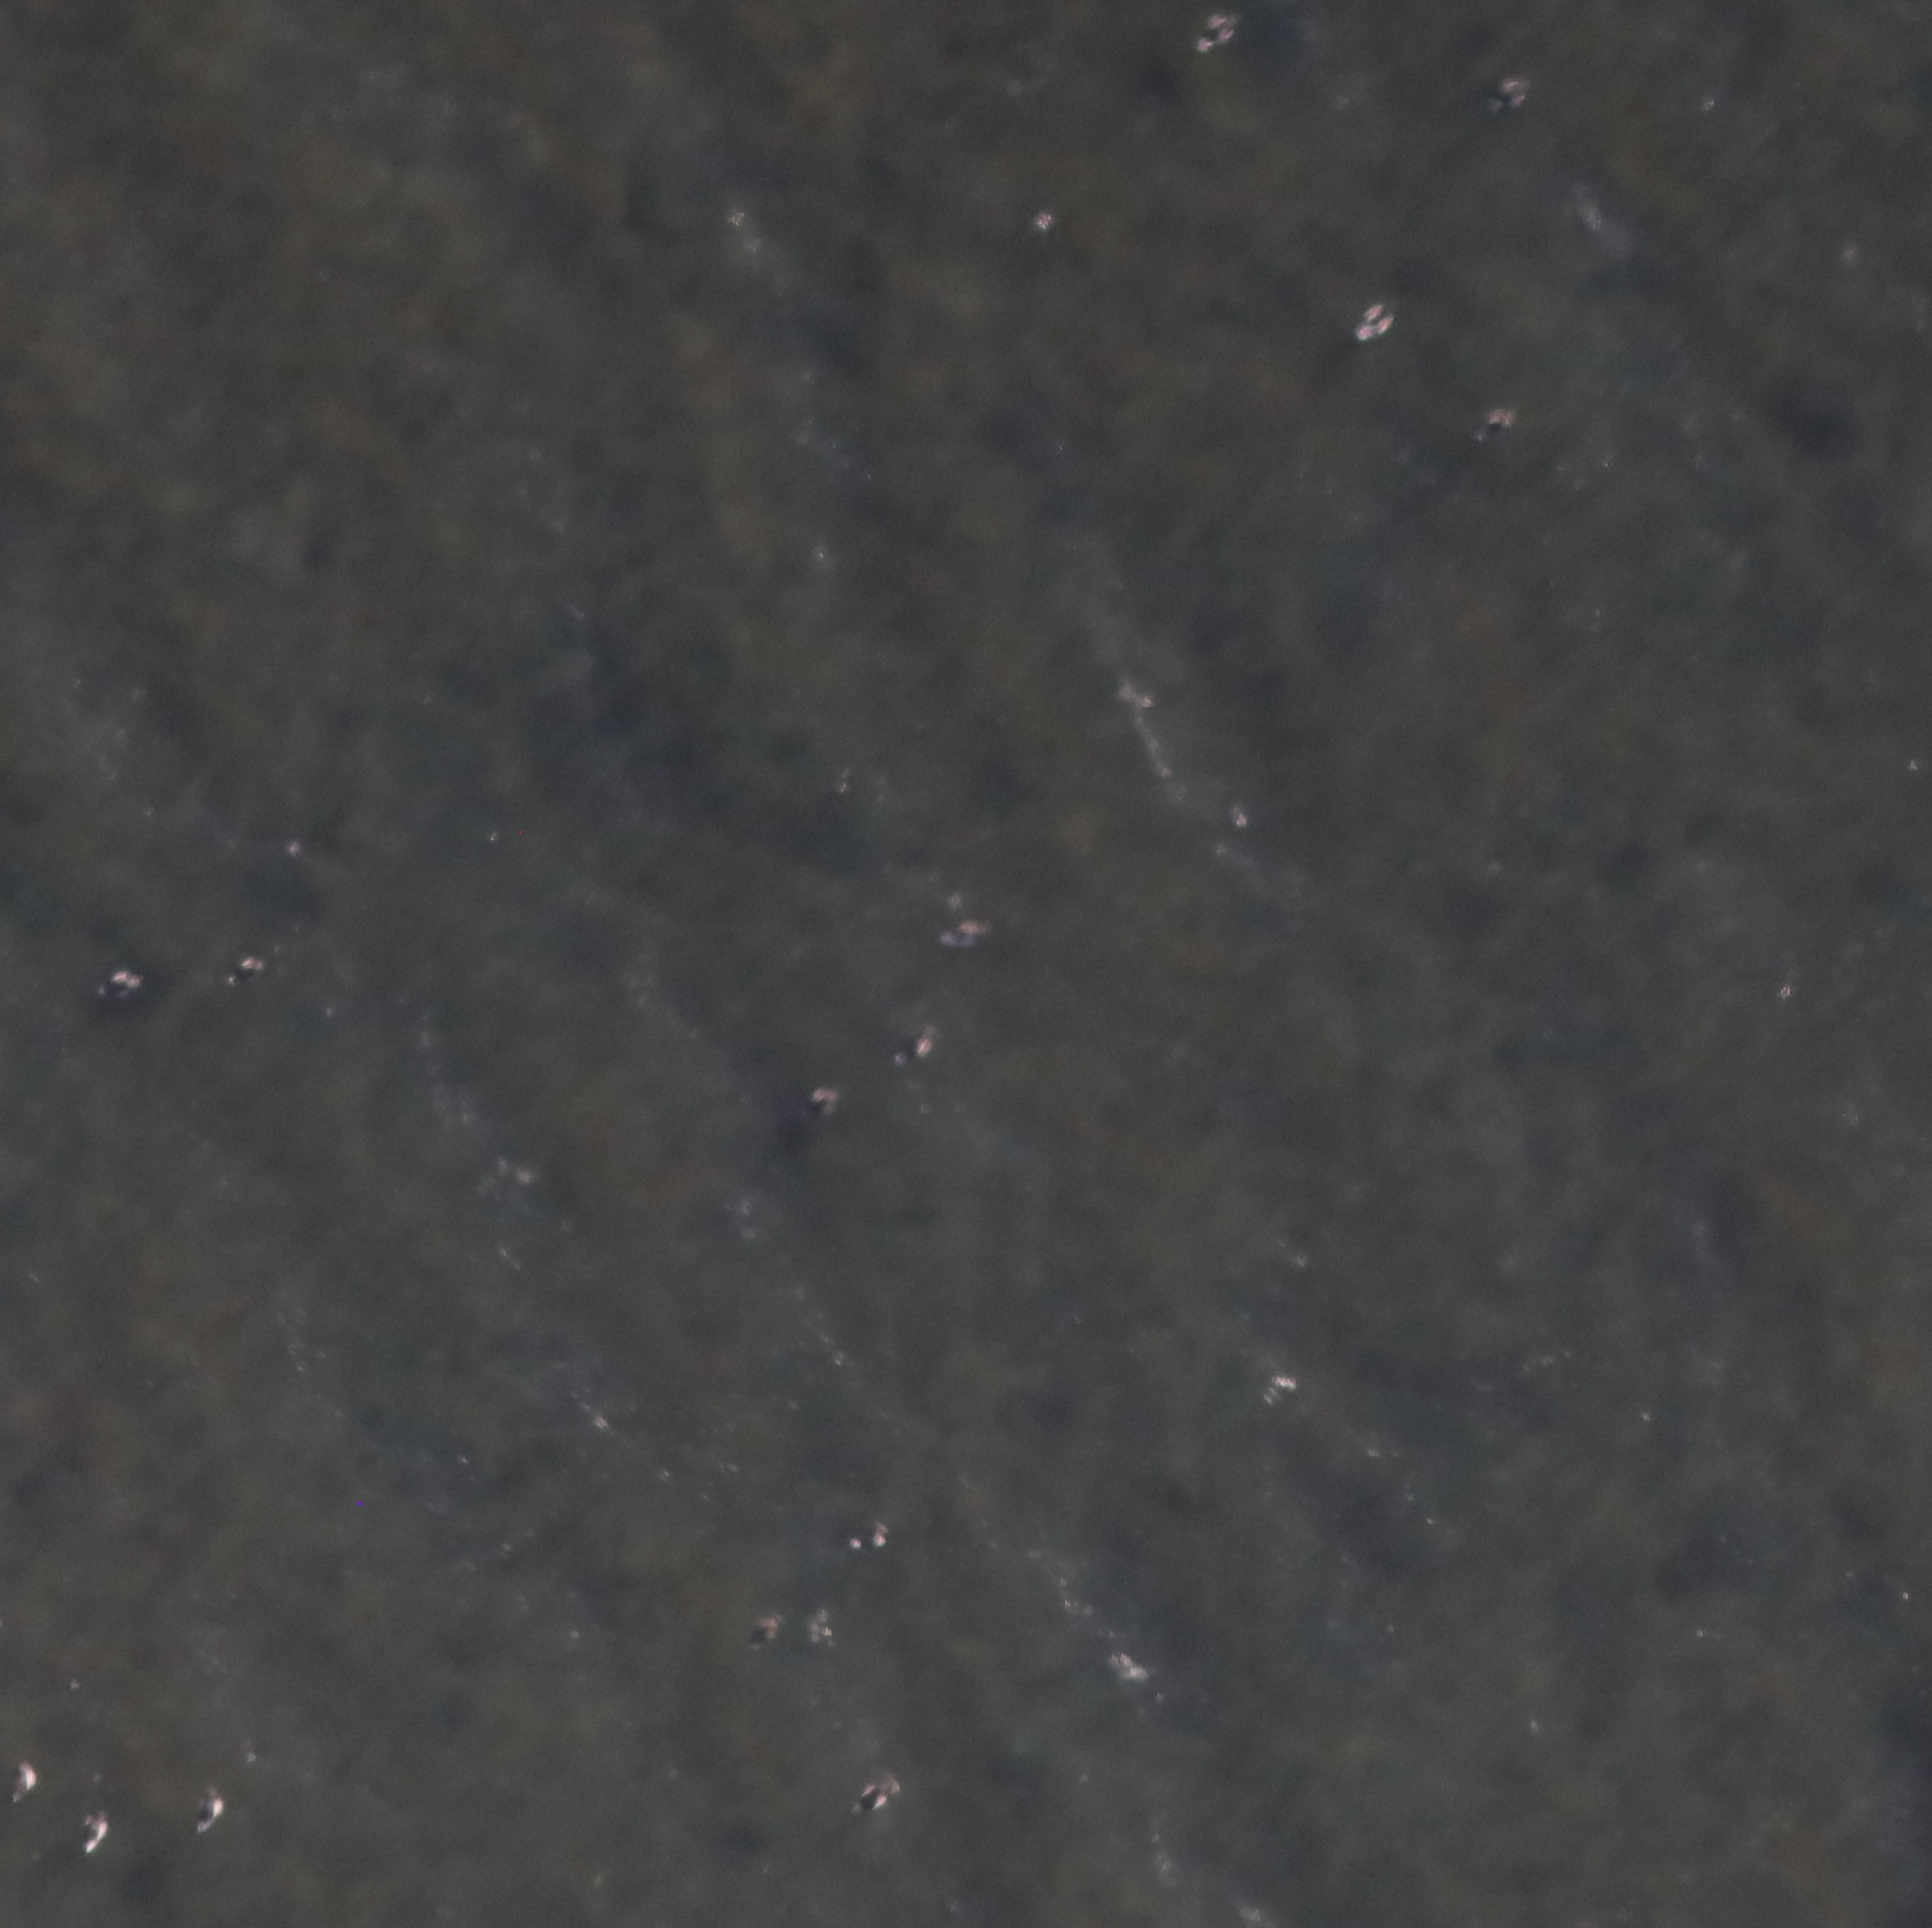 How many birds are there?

15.